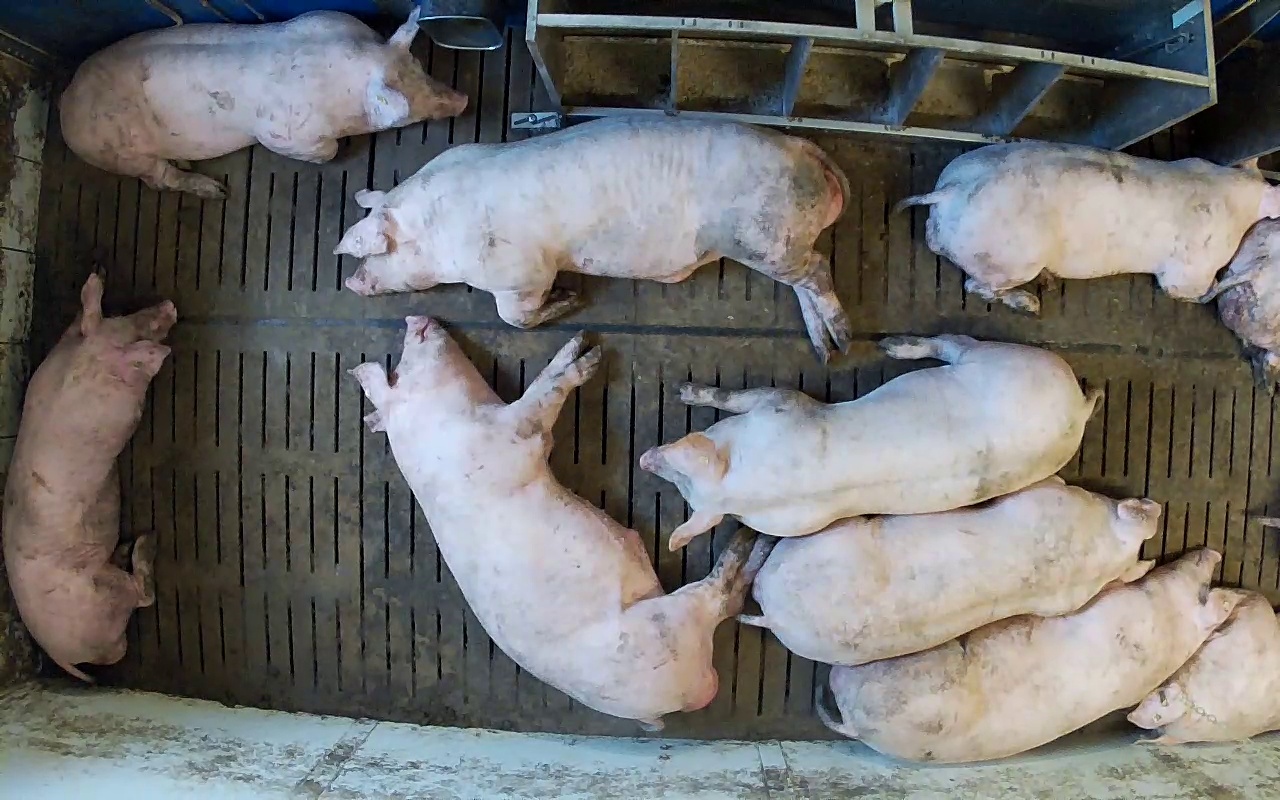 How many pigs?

10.